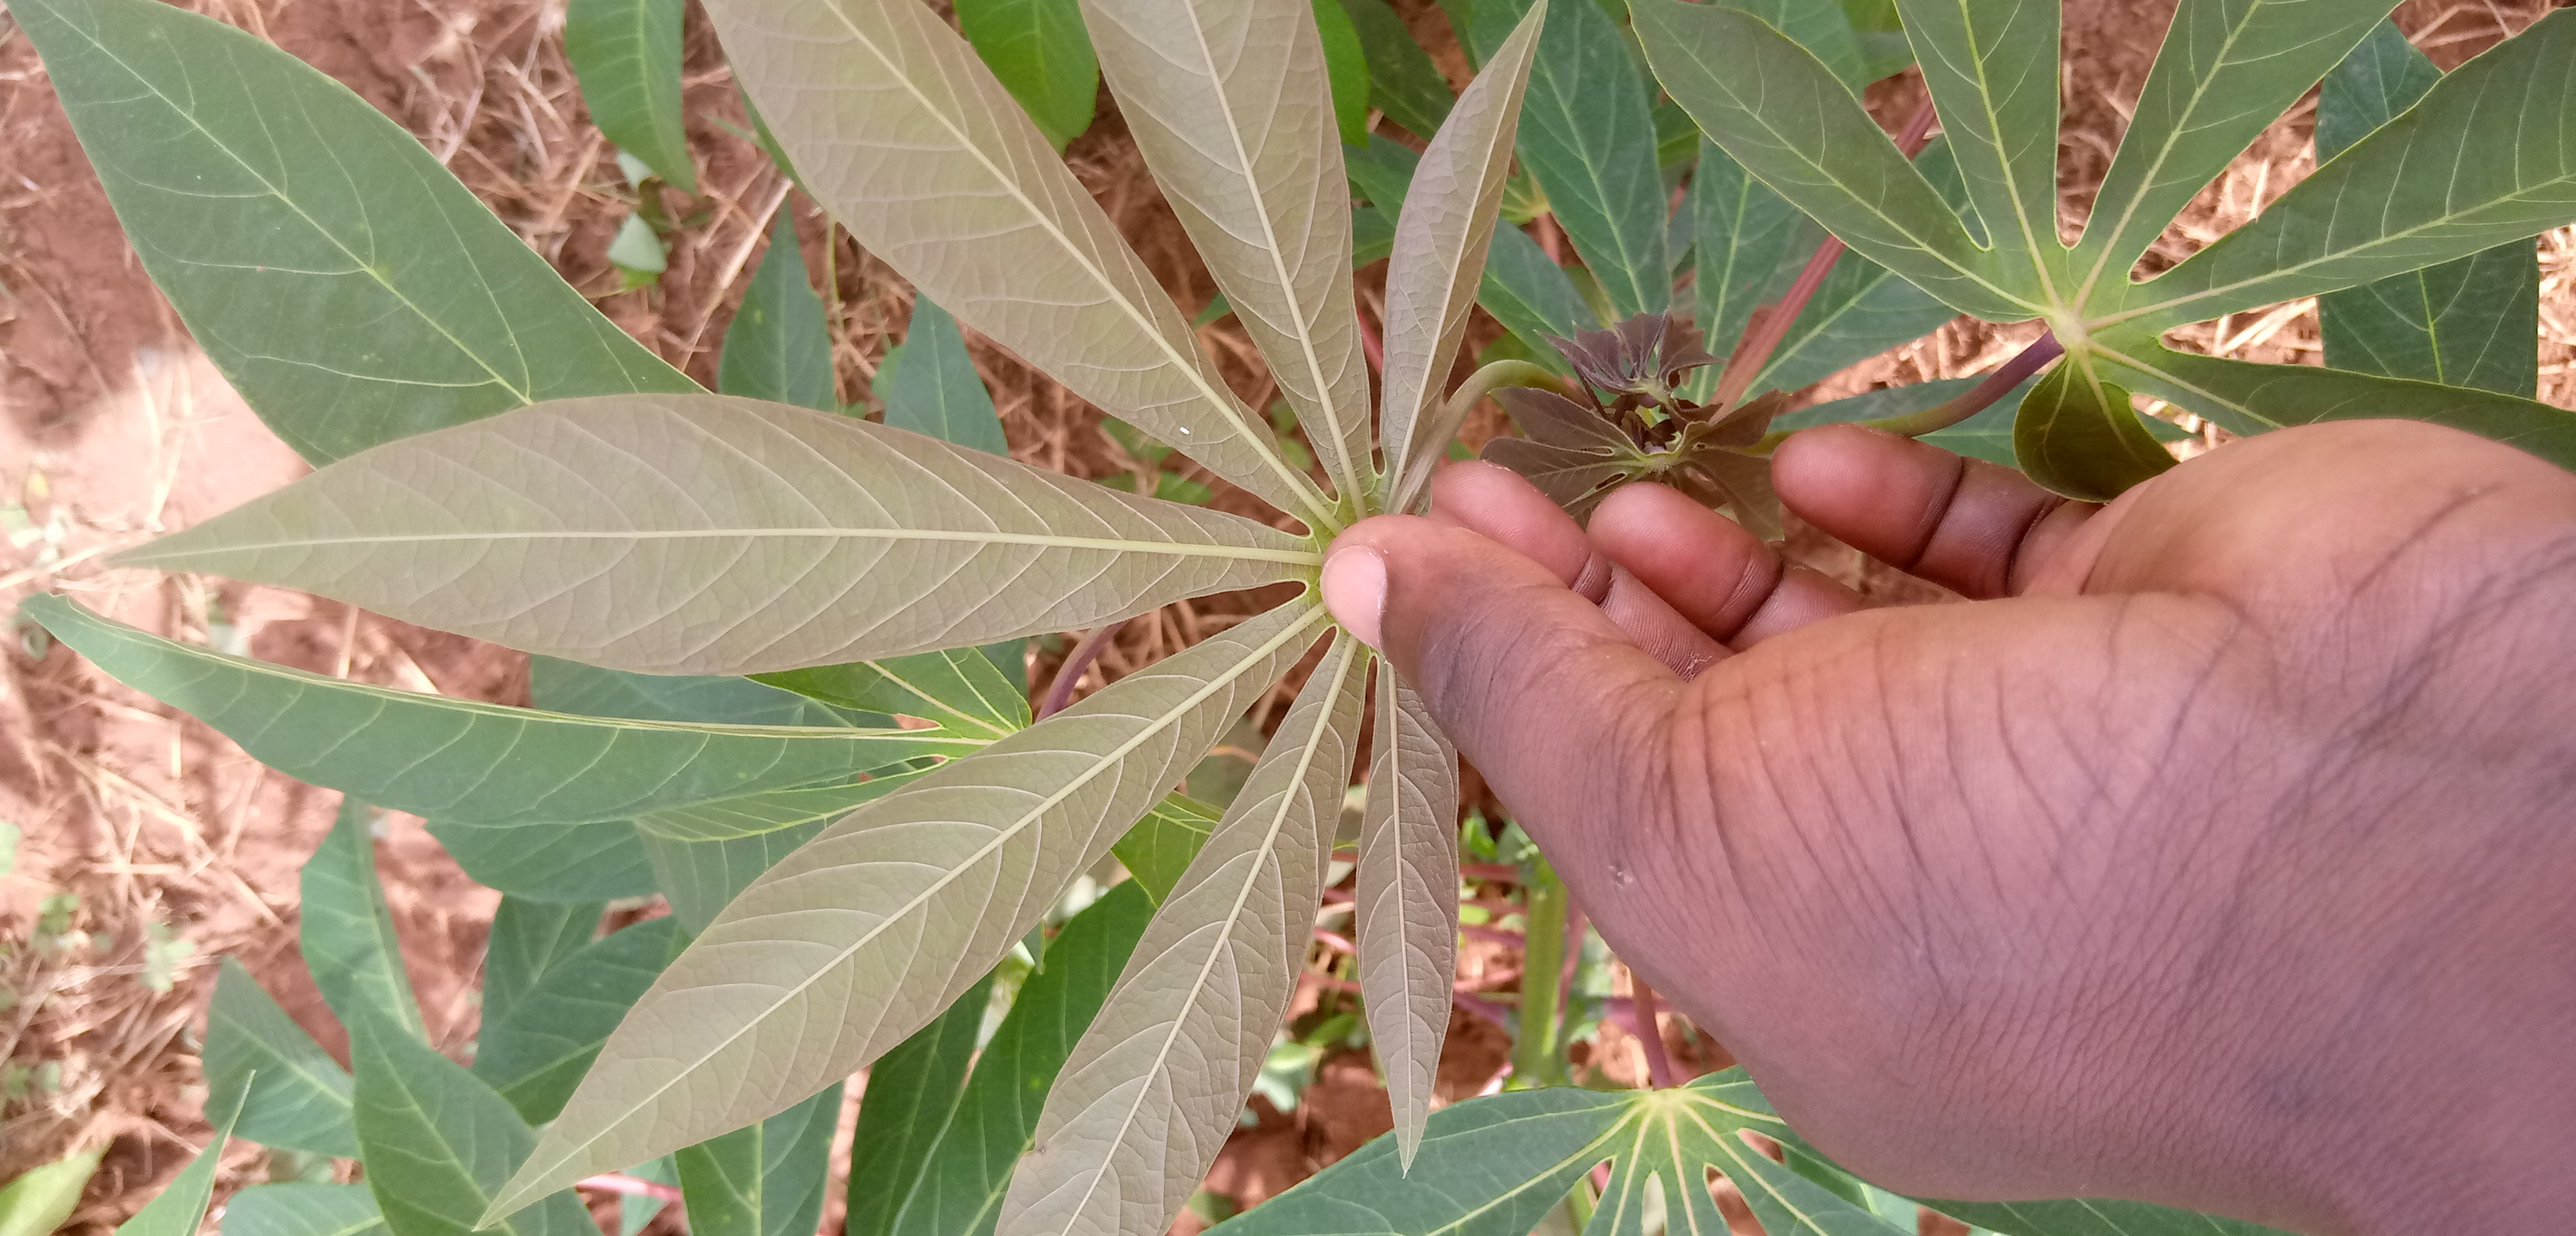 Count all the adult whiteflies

1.